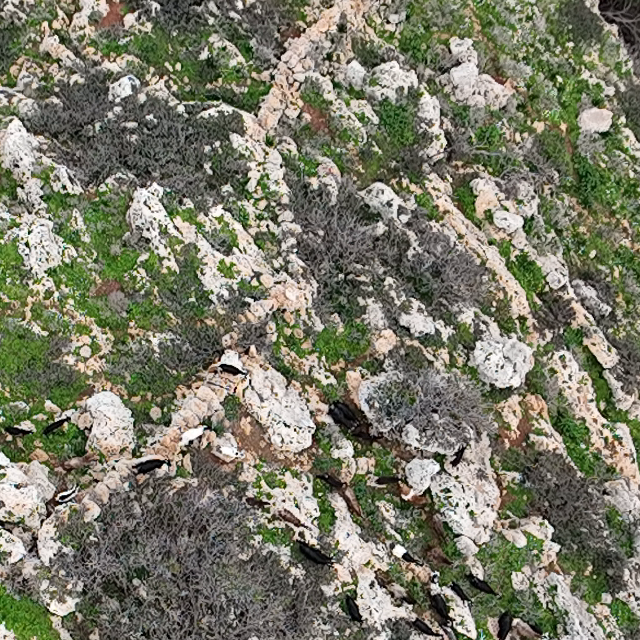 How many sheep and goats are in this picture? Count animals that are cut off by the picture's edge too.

31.